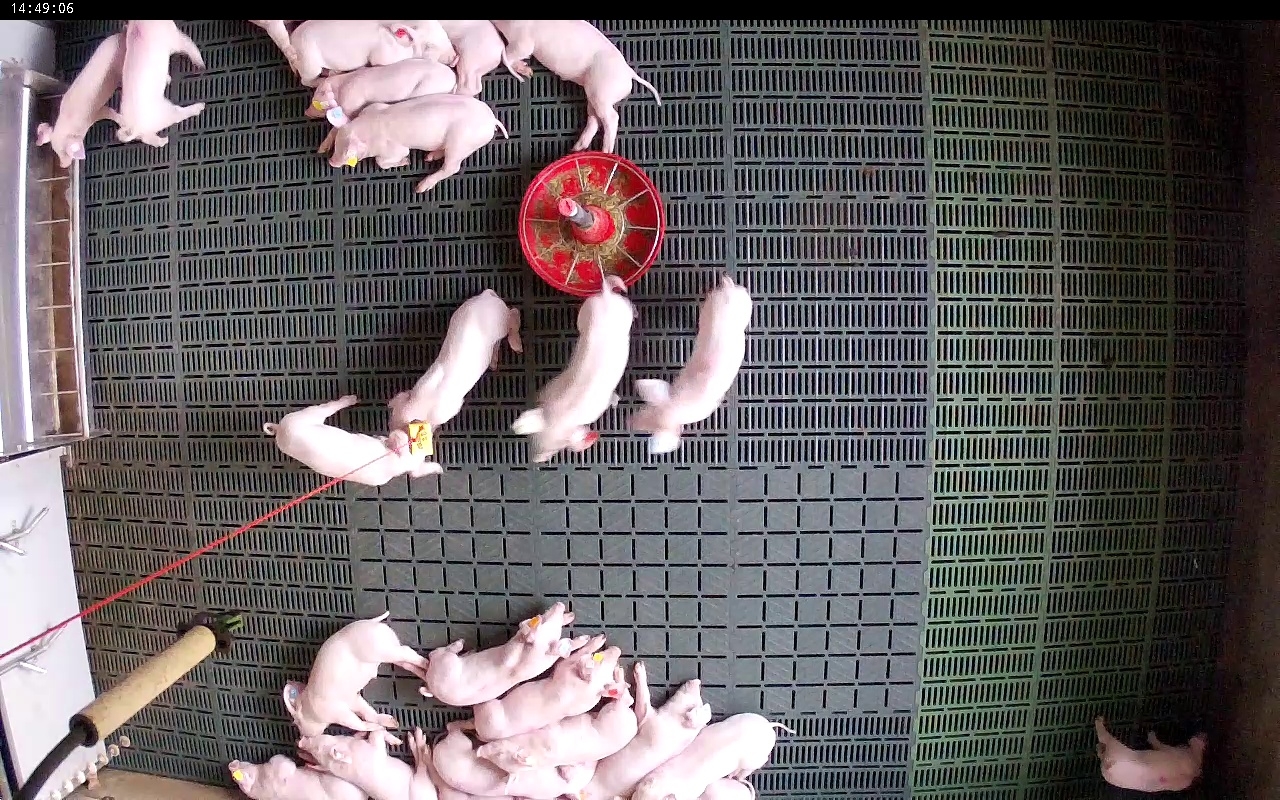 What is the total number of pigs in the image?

22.